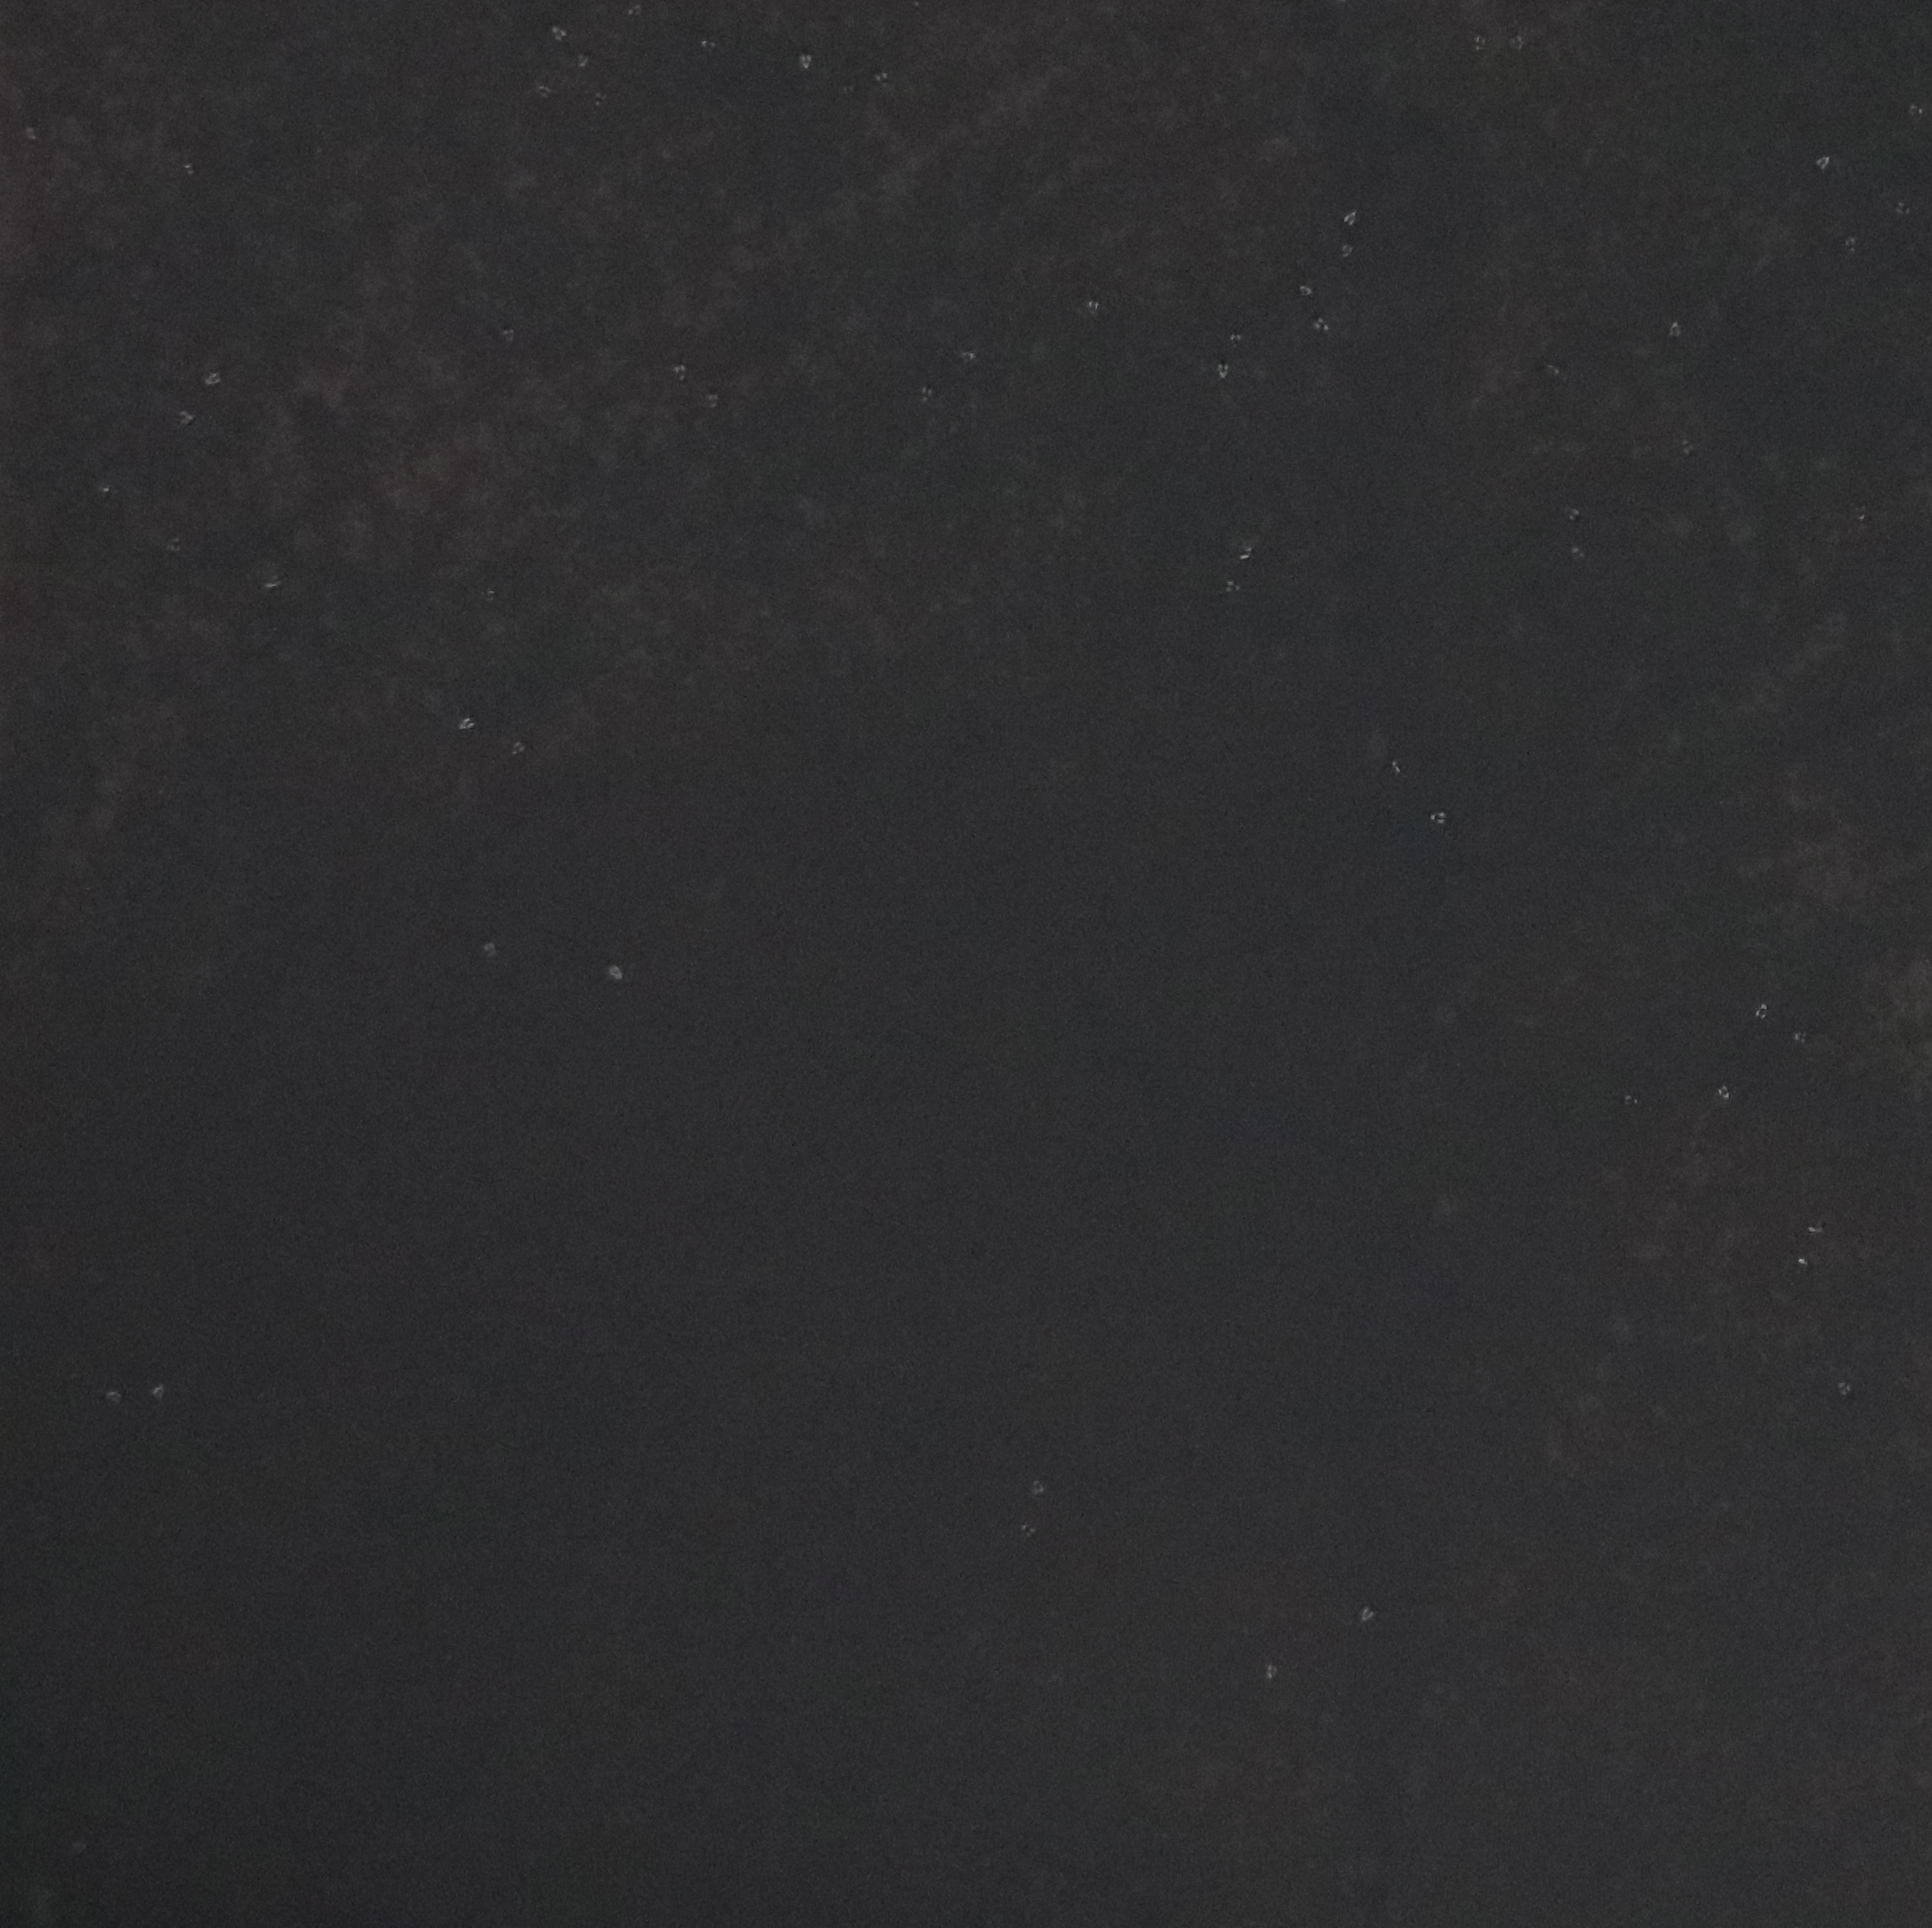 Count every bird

62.